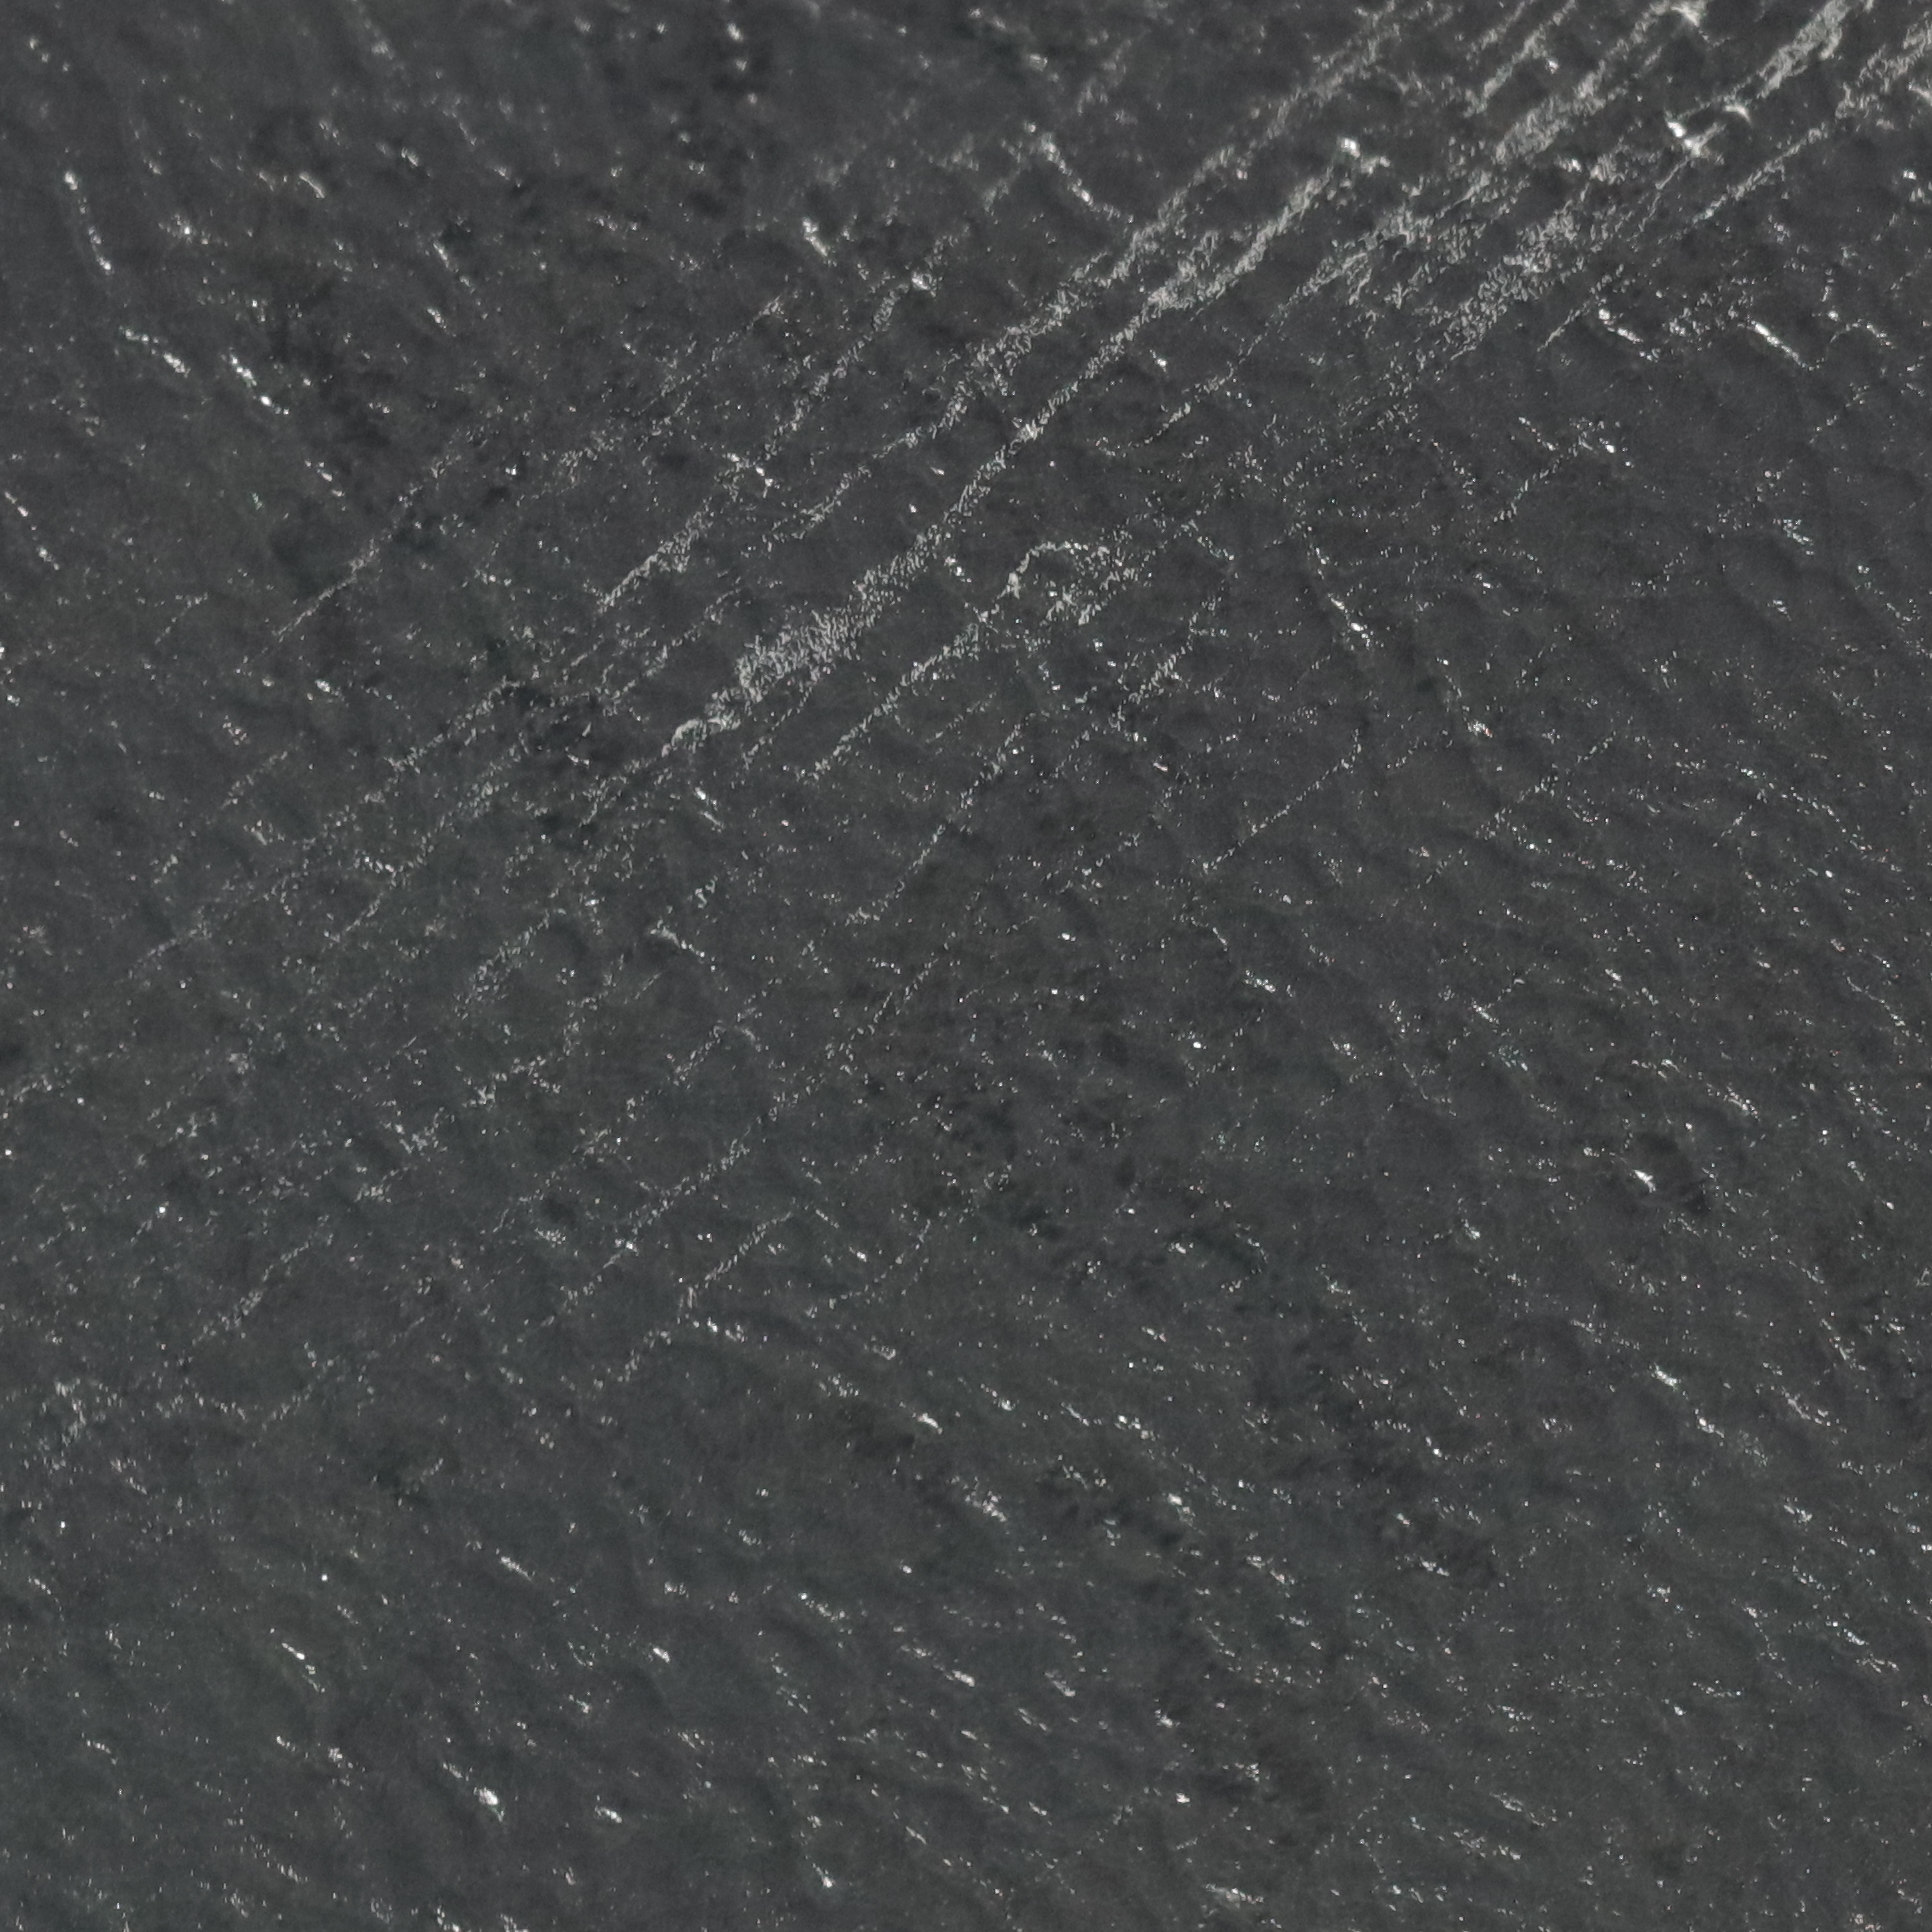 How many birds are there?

0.